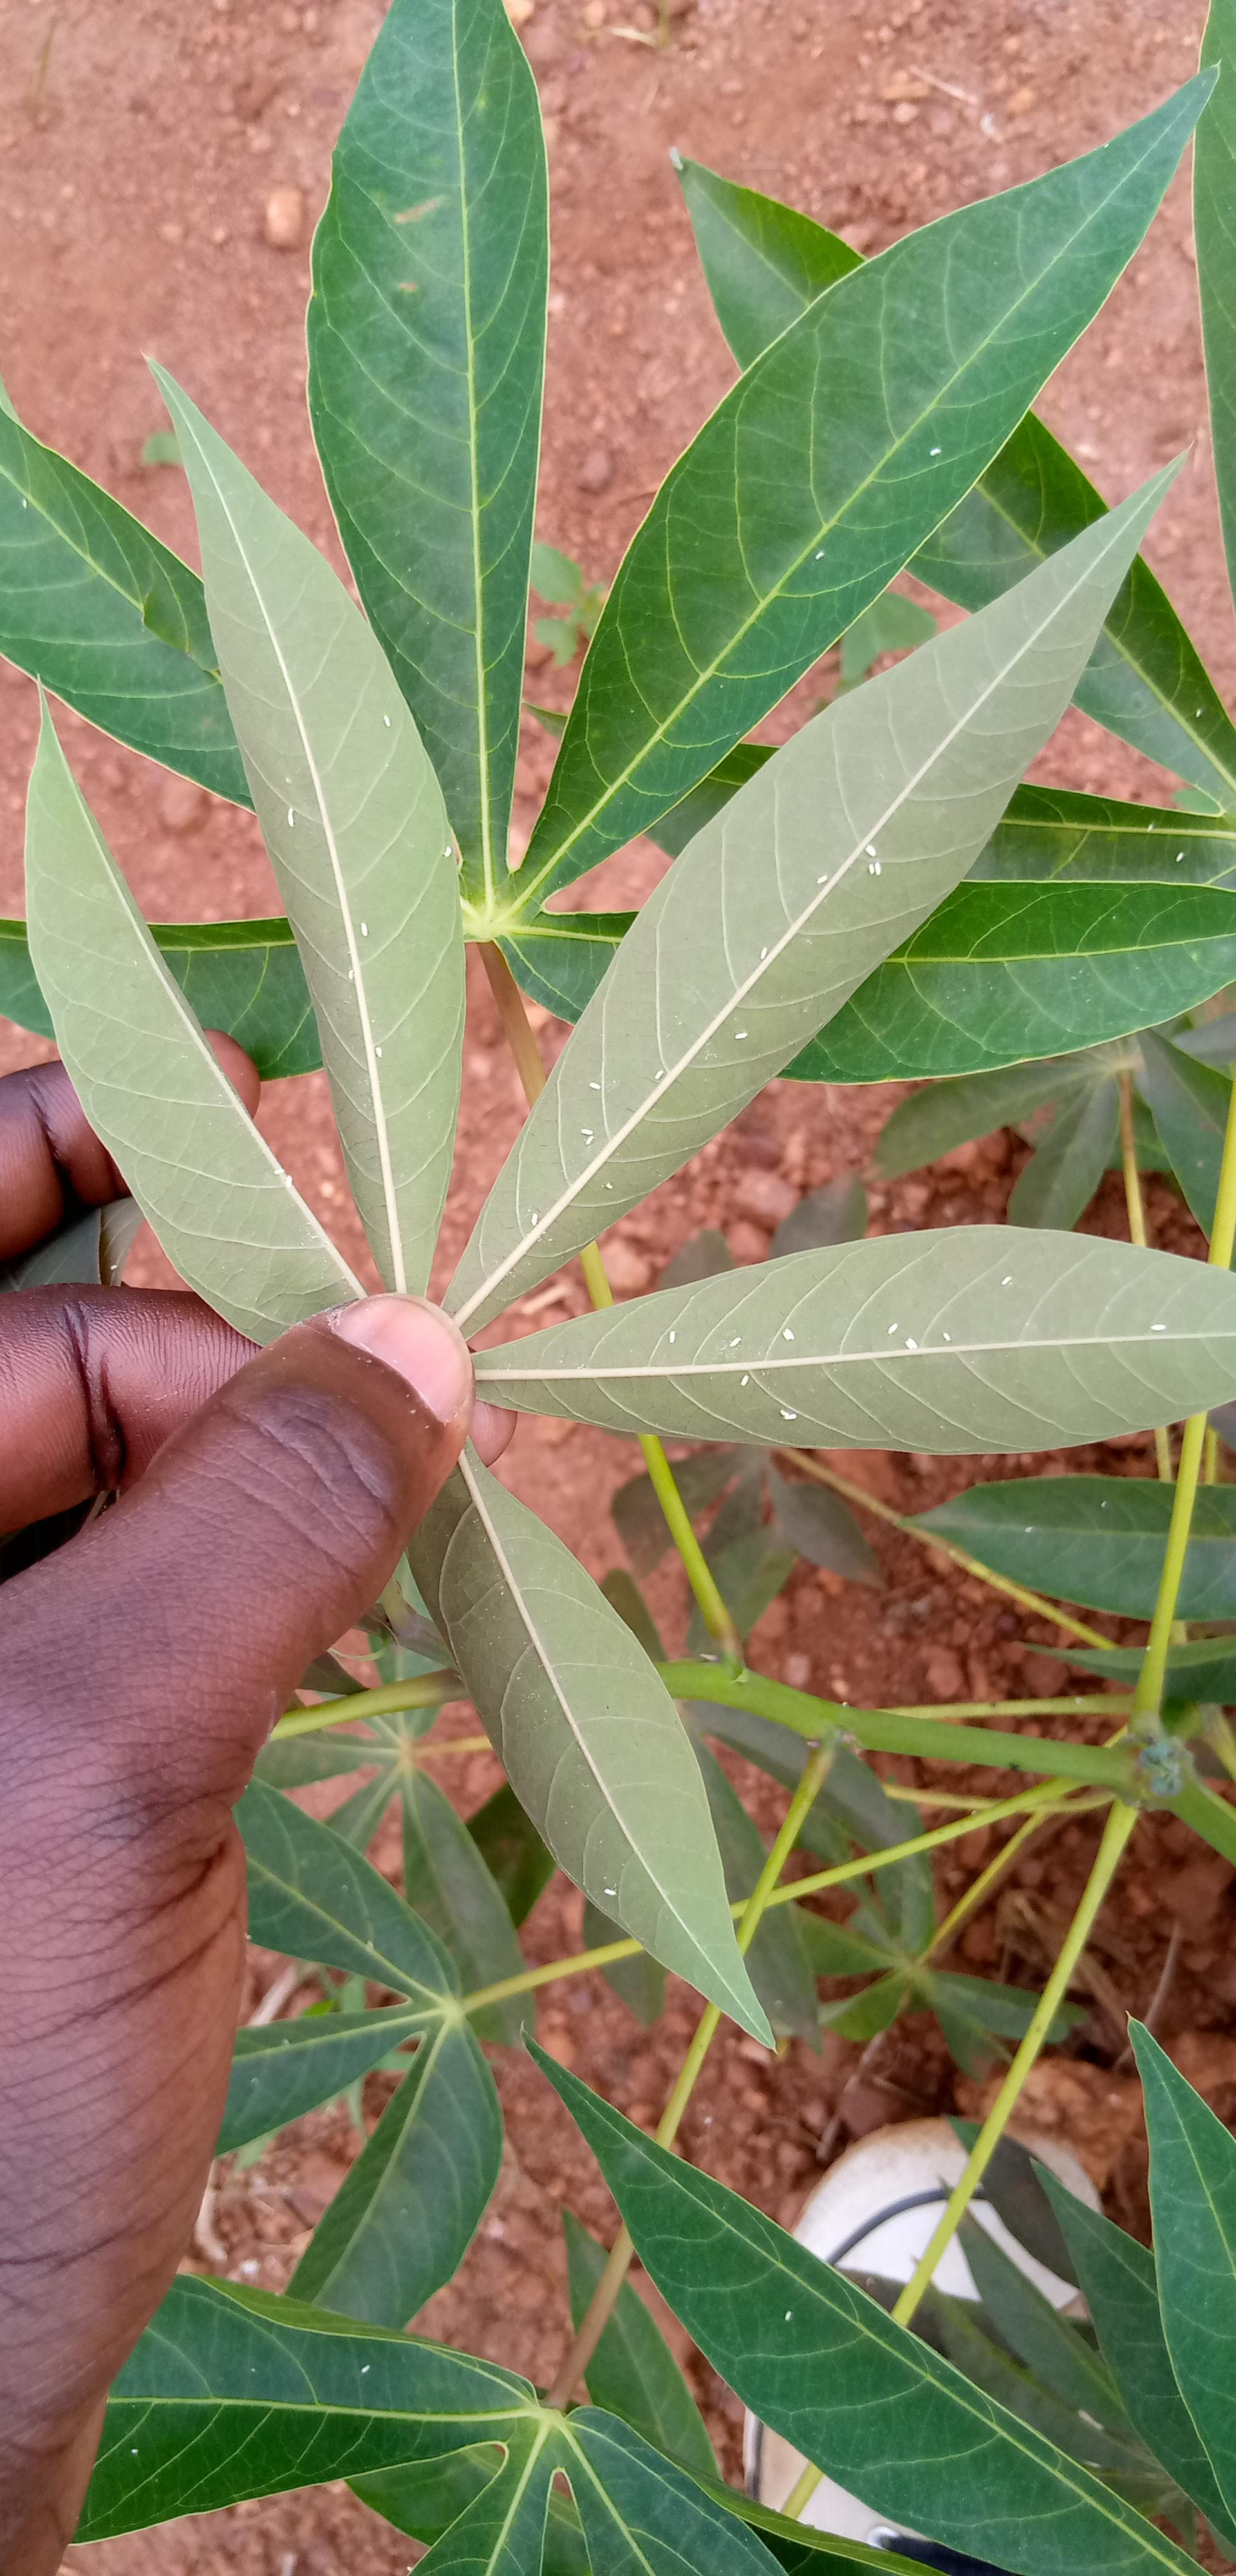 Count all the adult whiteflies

42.